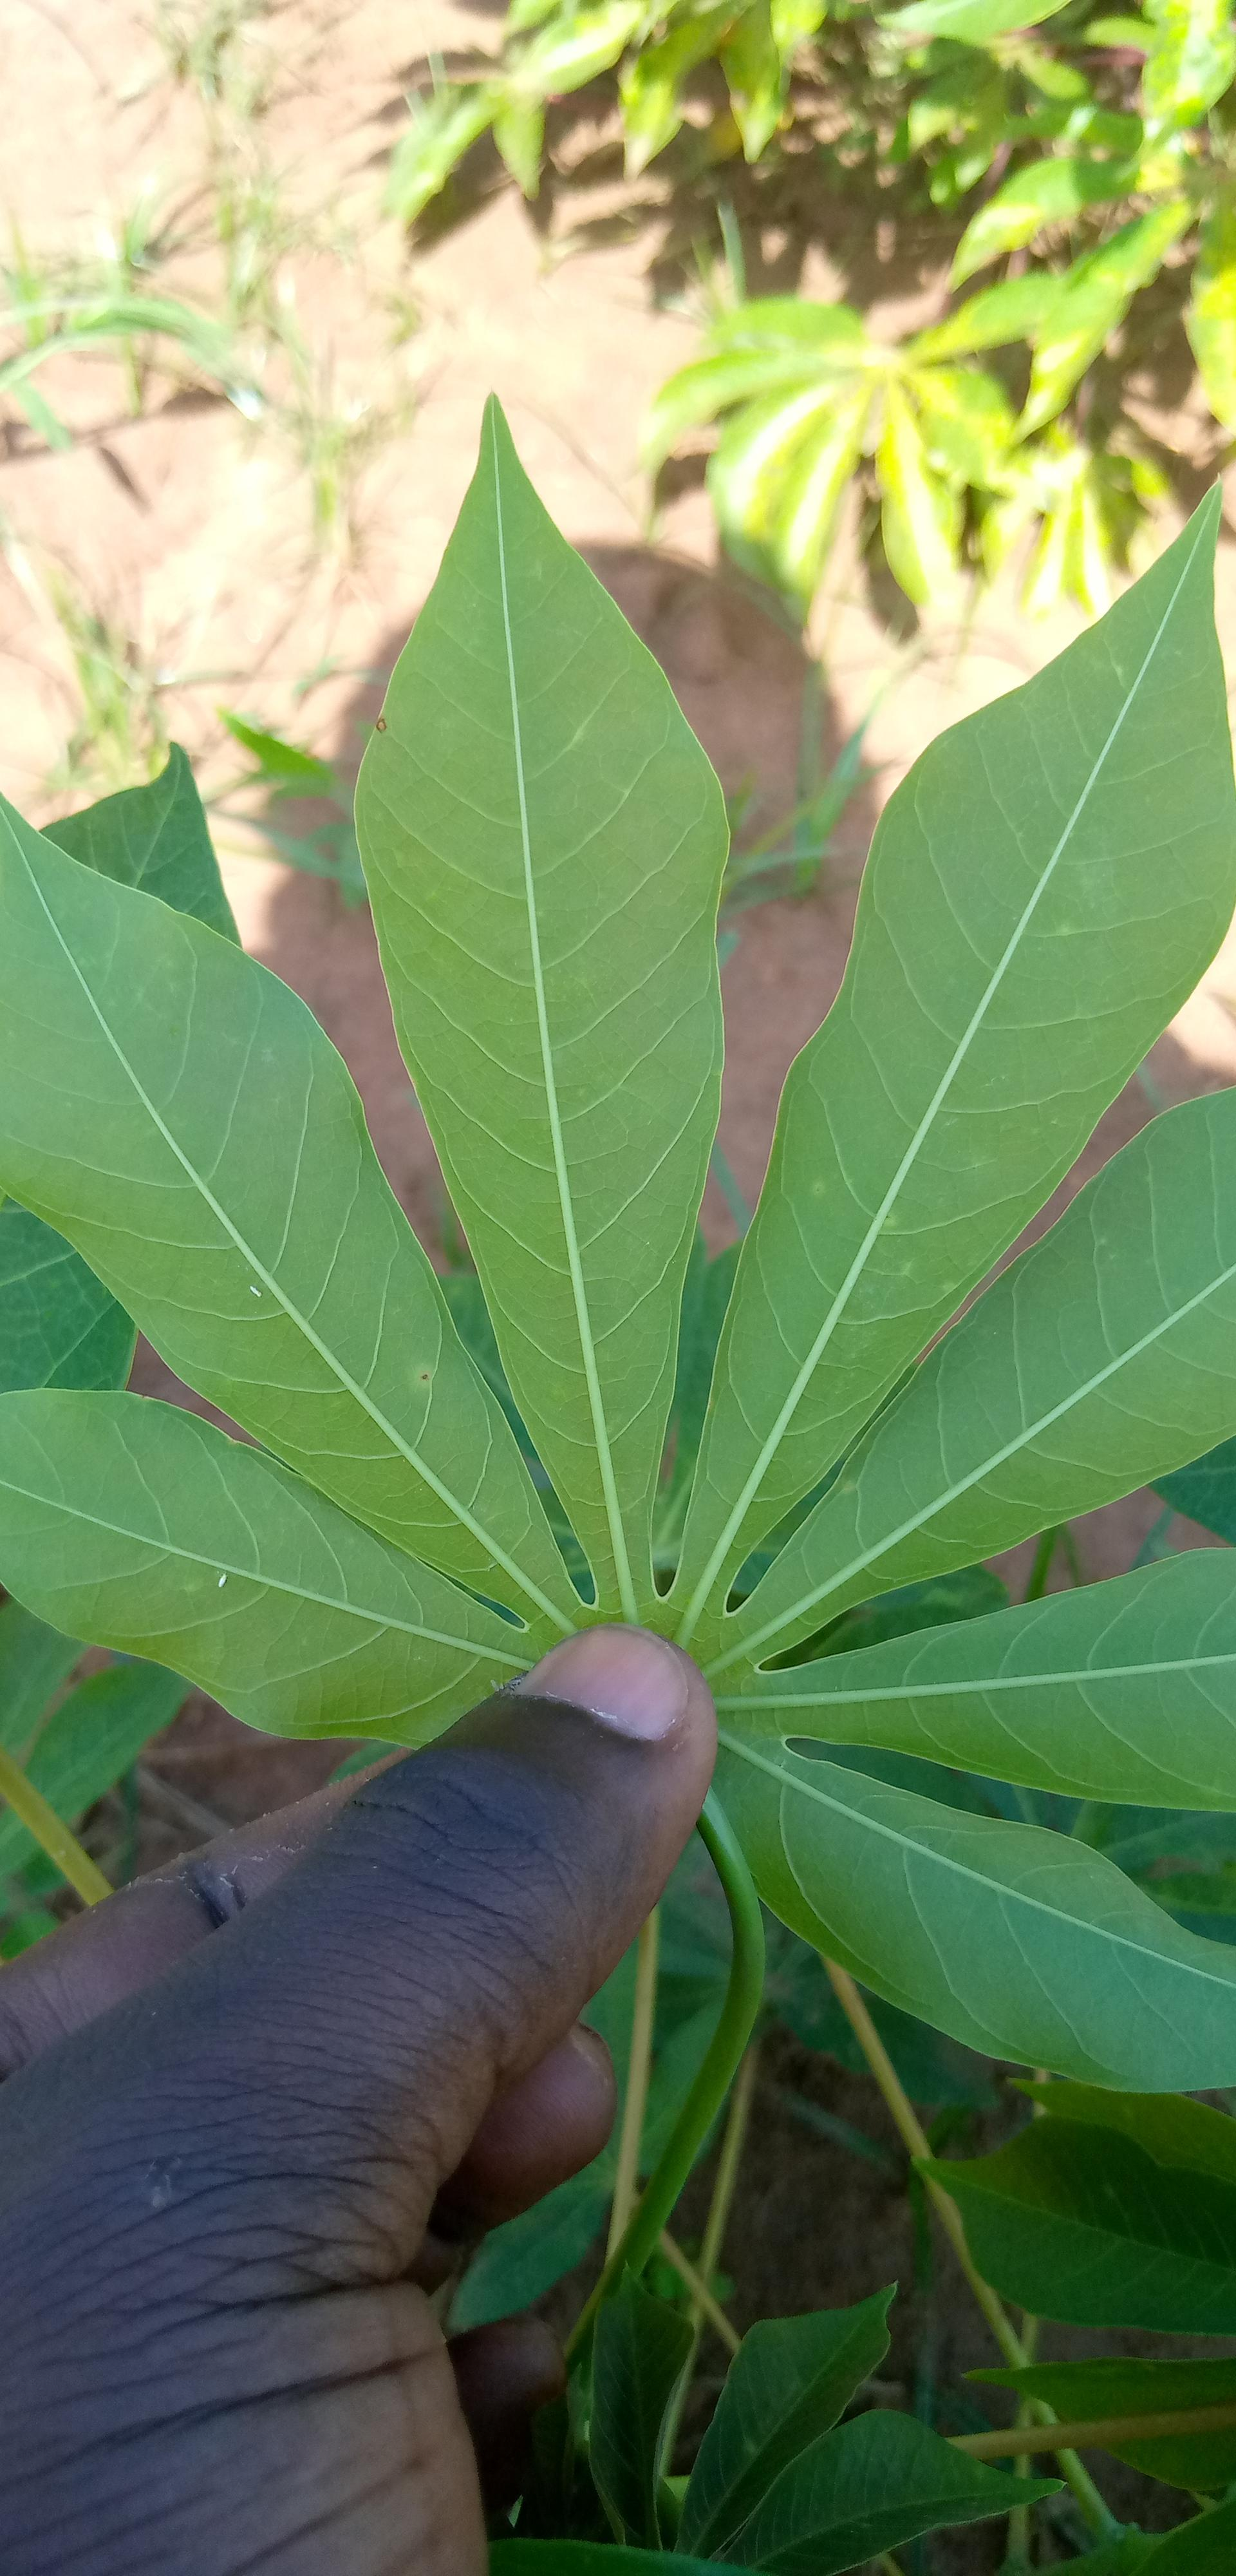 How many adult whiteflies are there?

2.